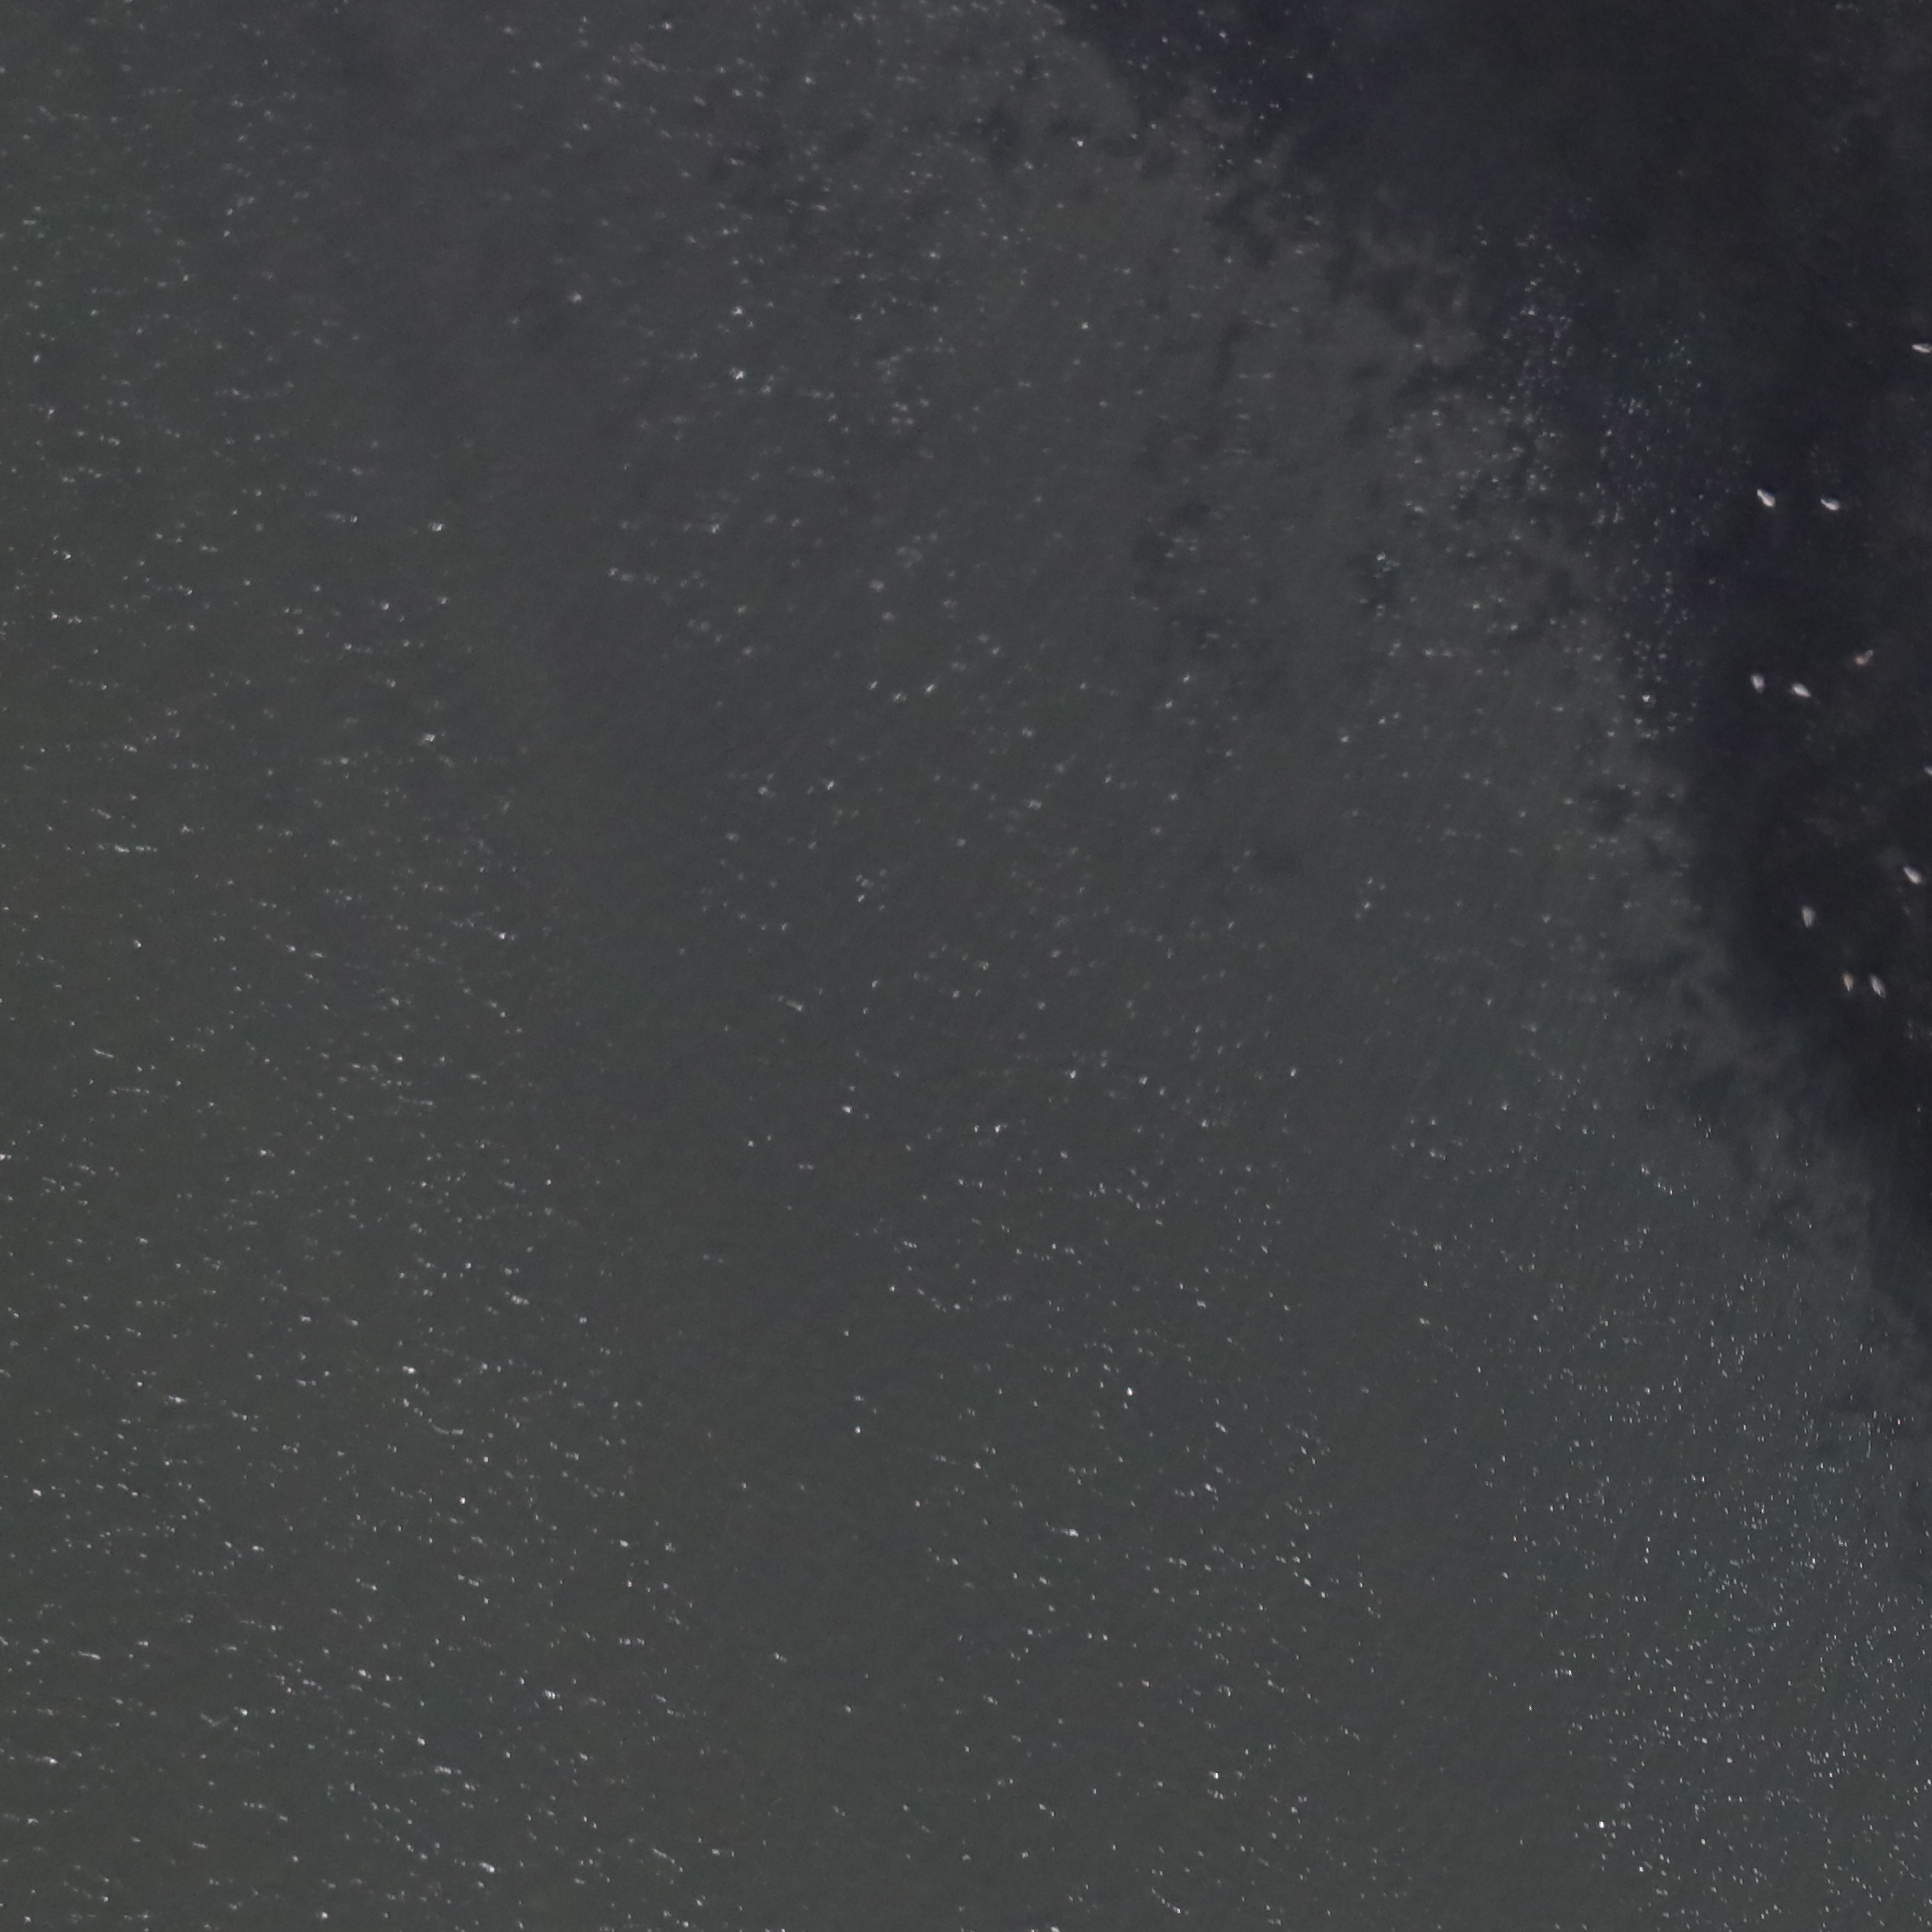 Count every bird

10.